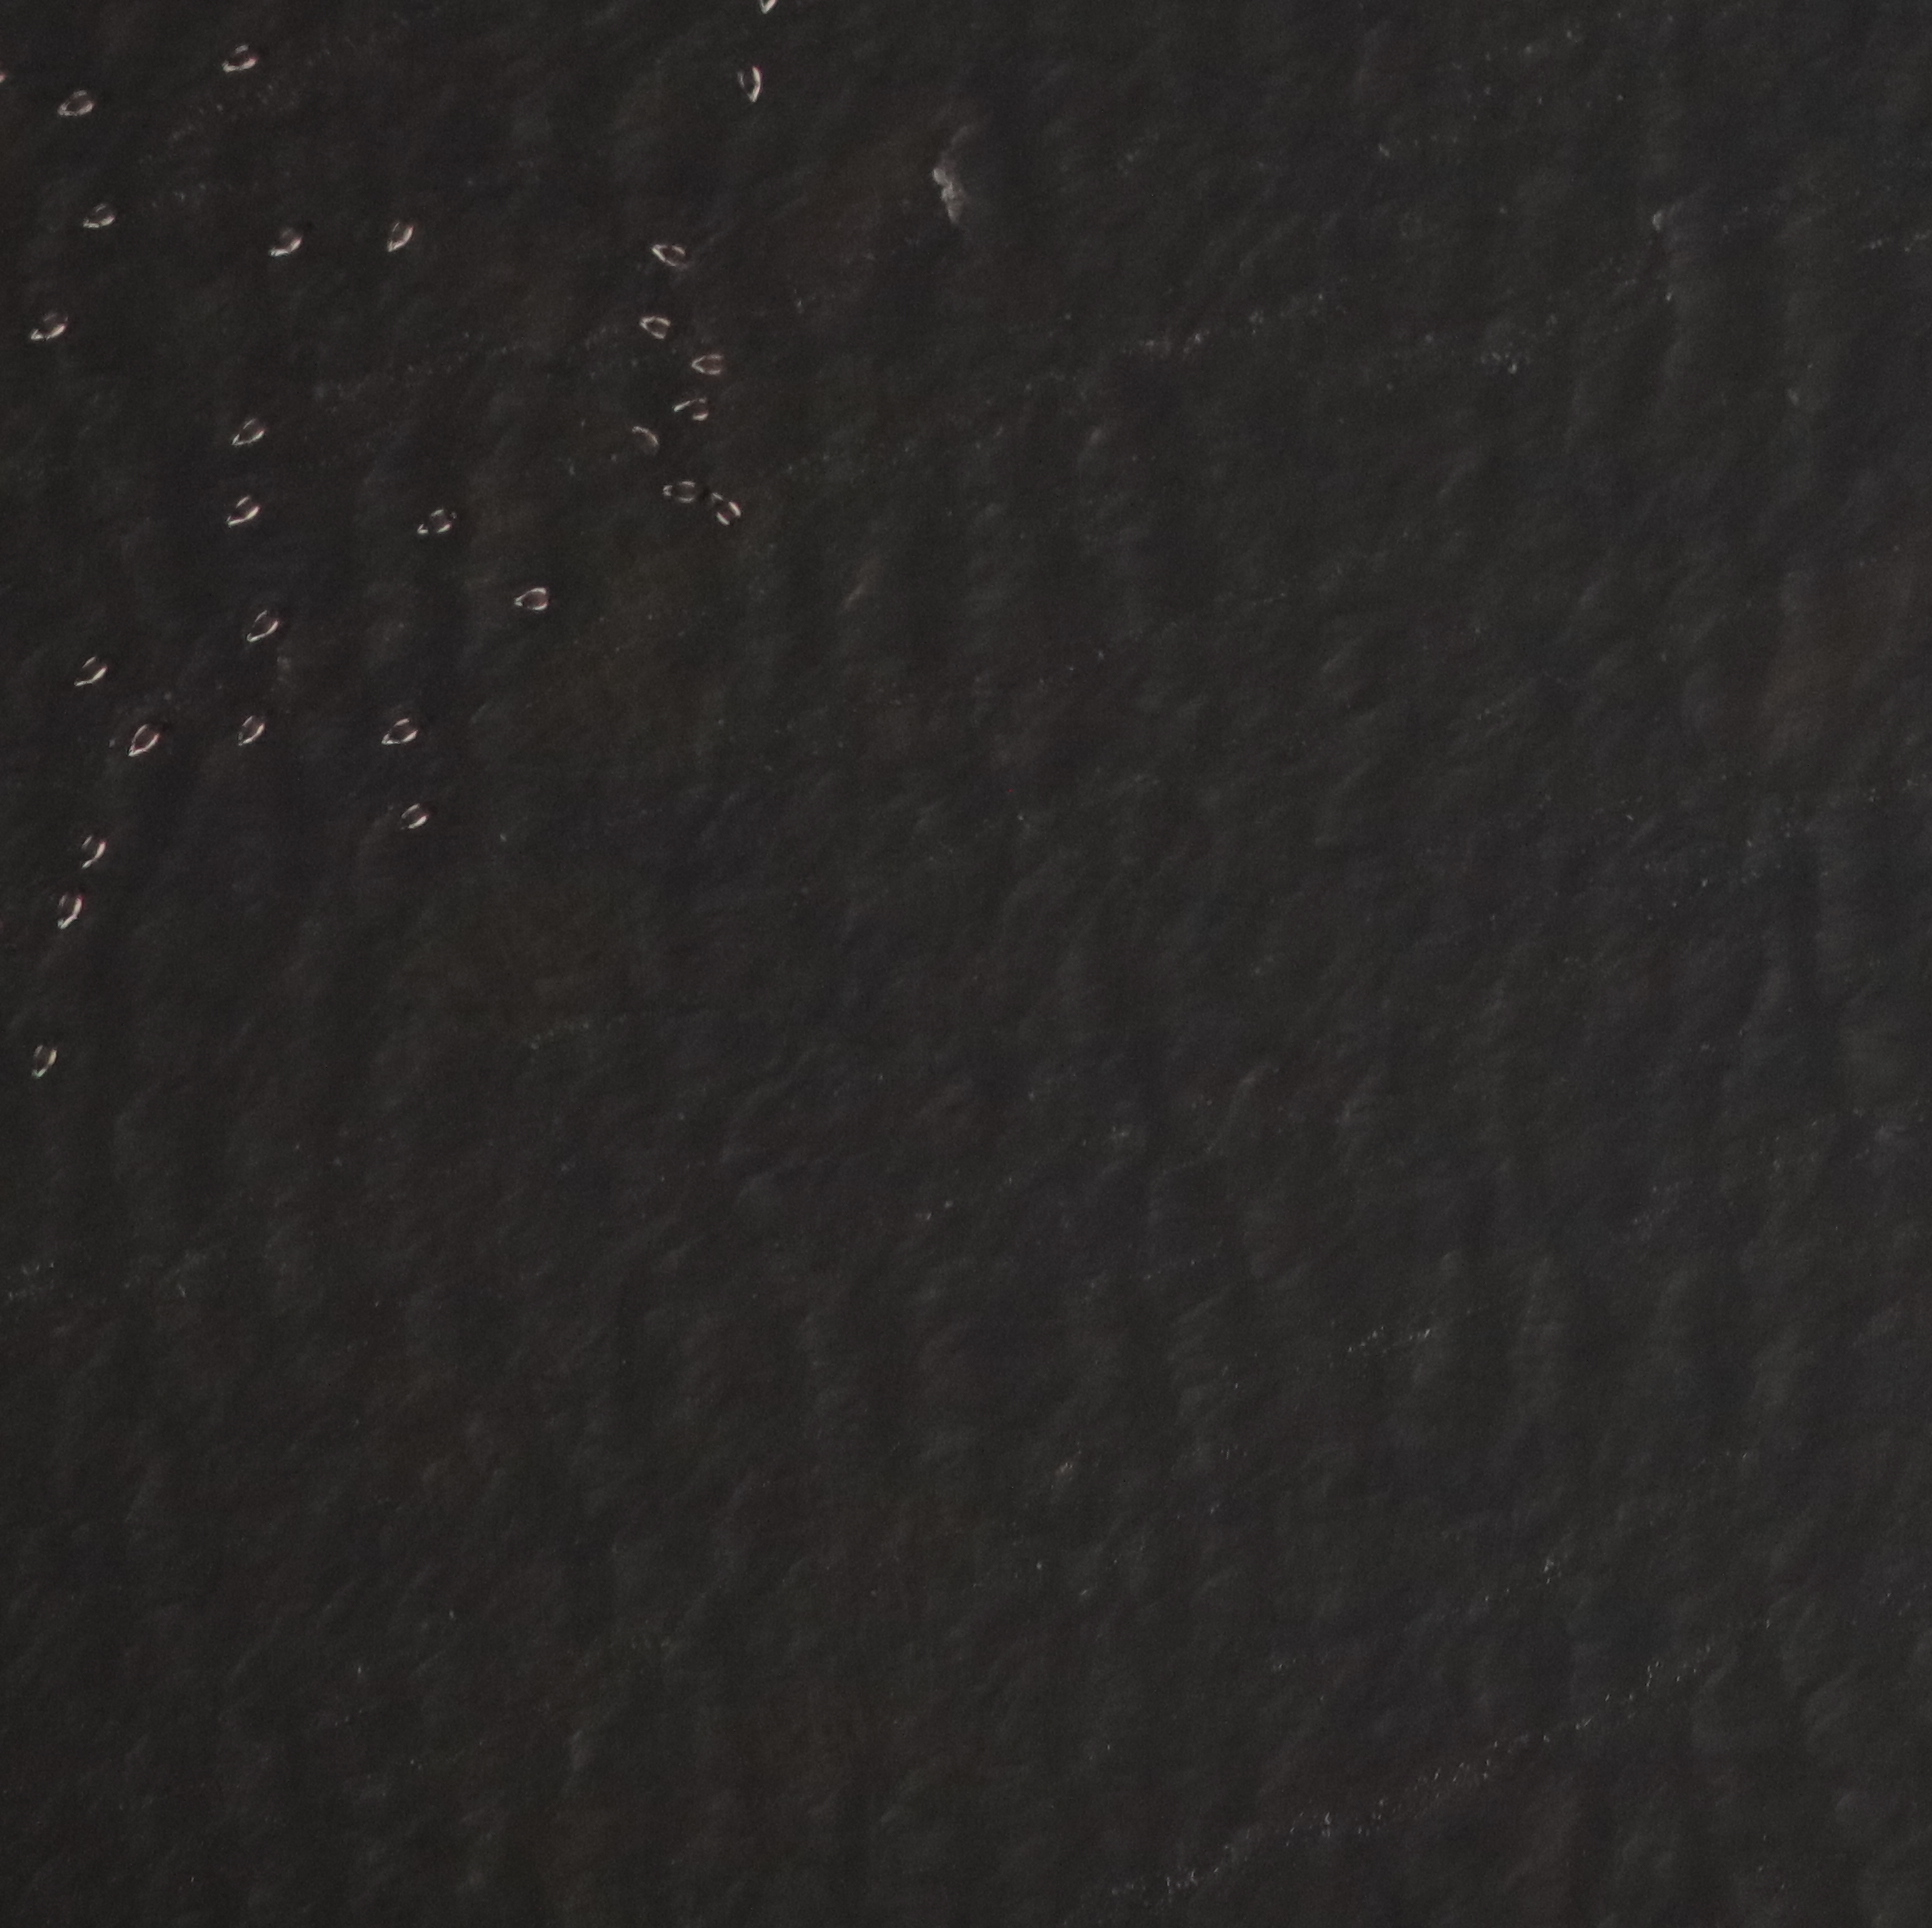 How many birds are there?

27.